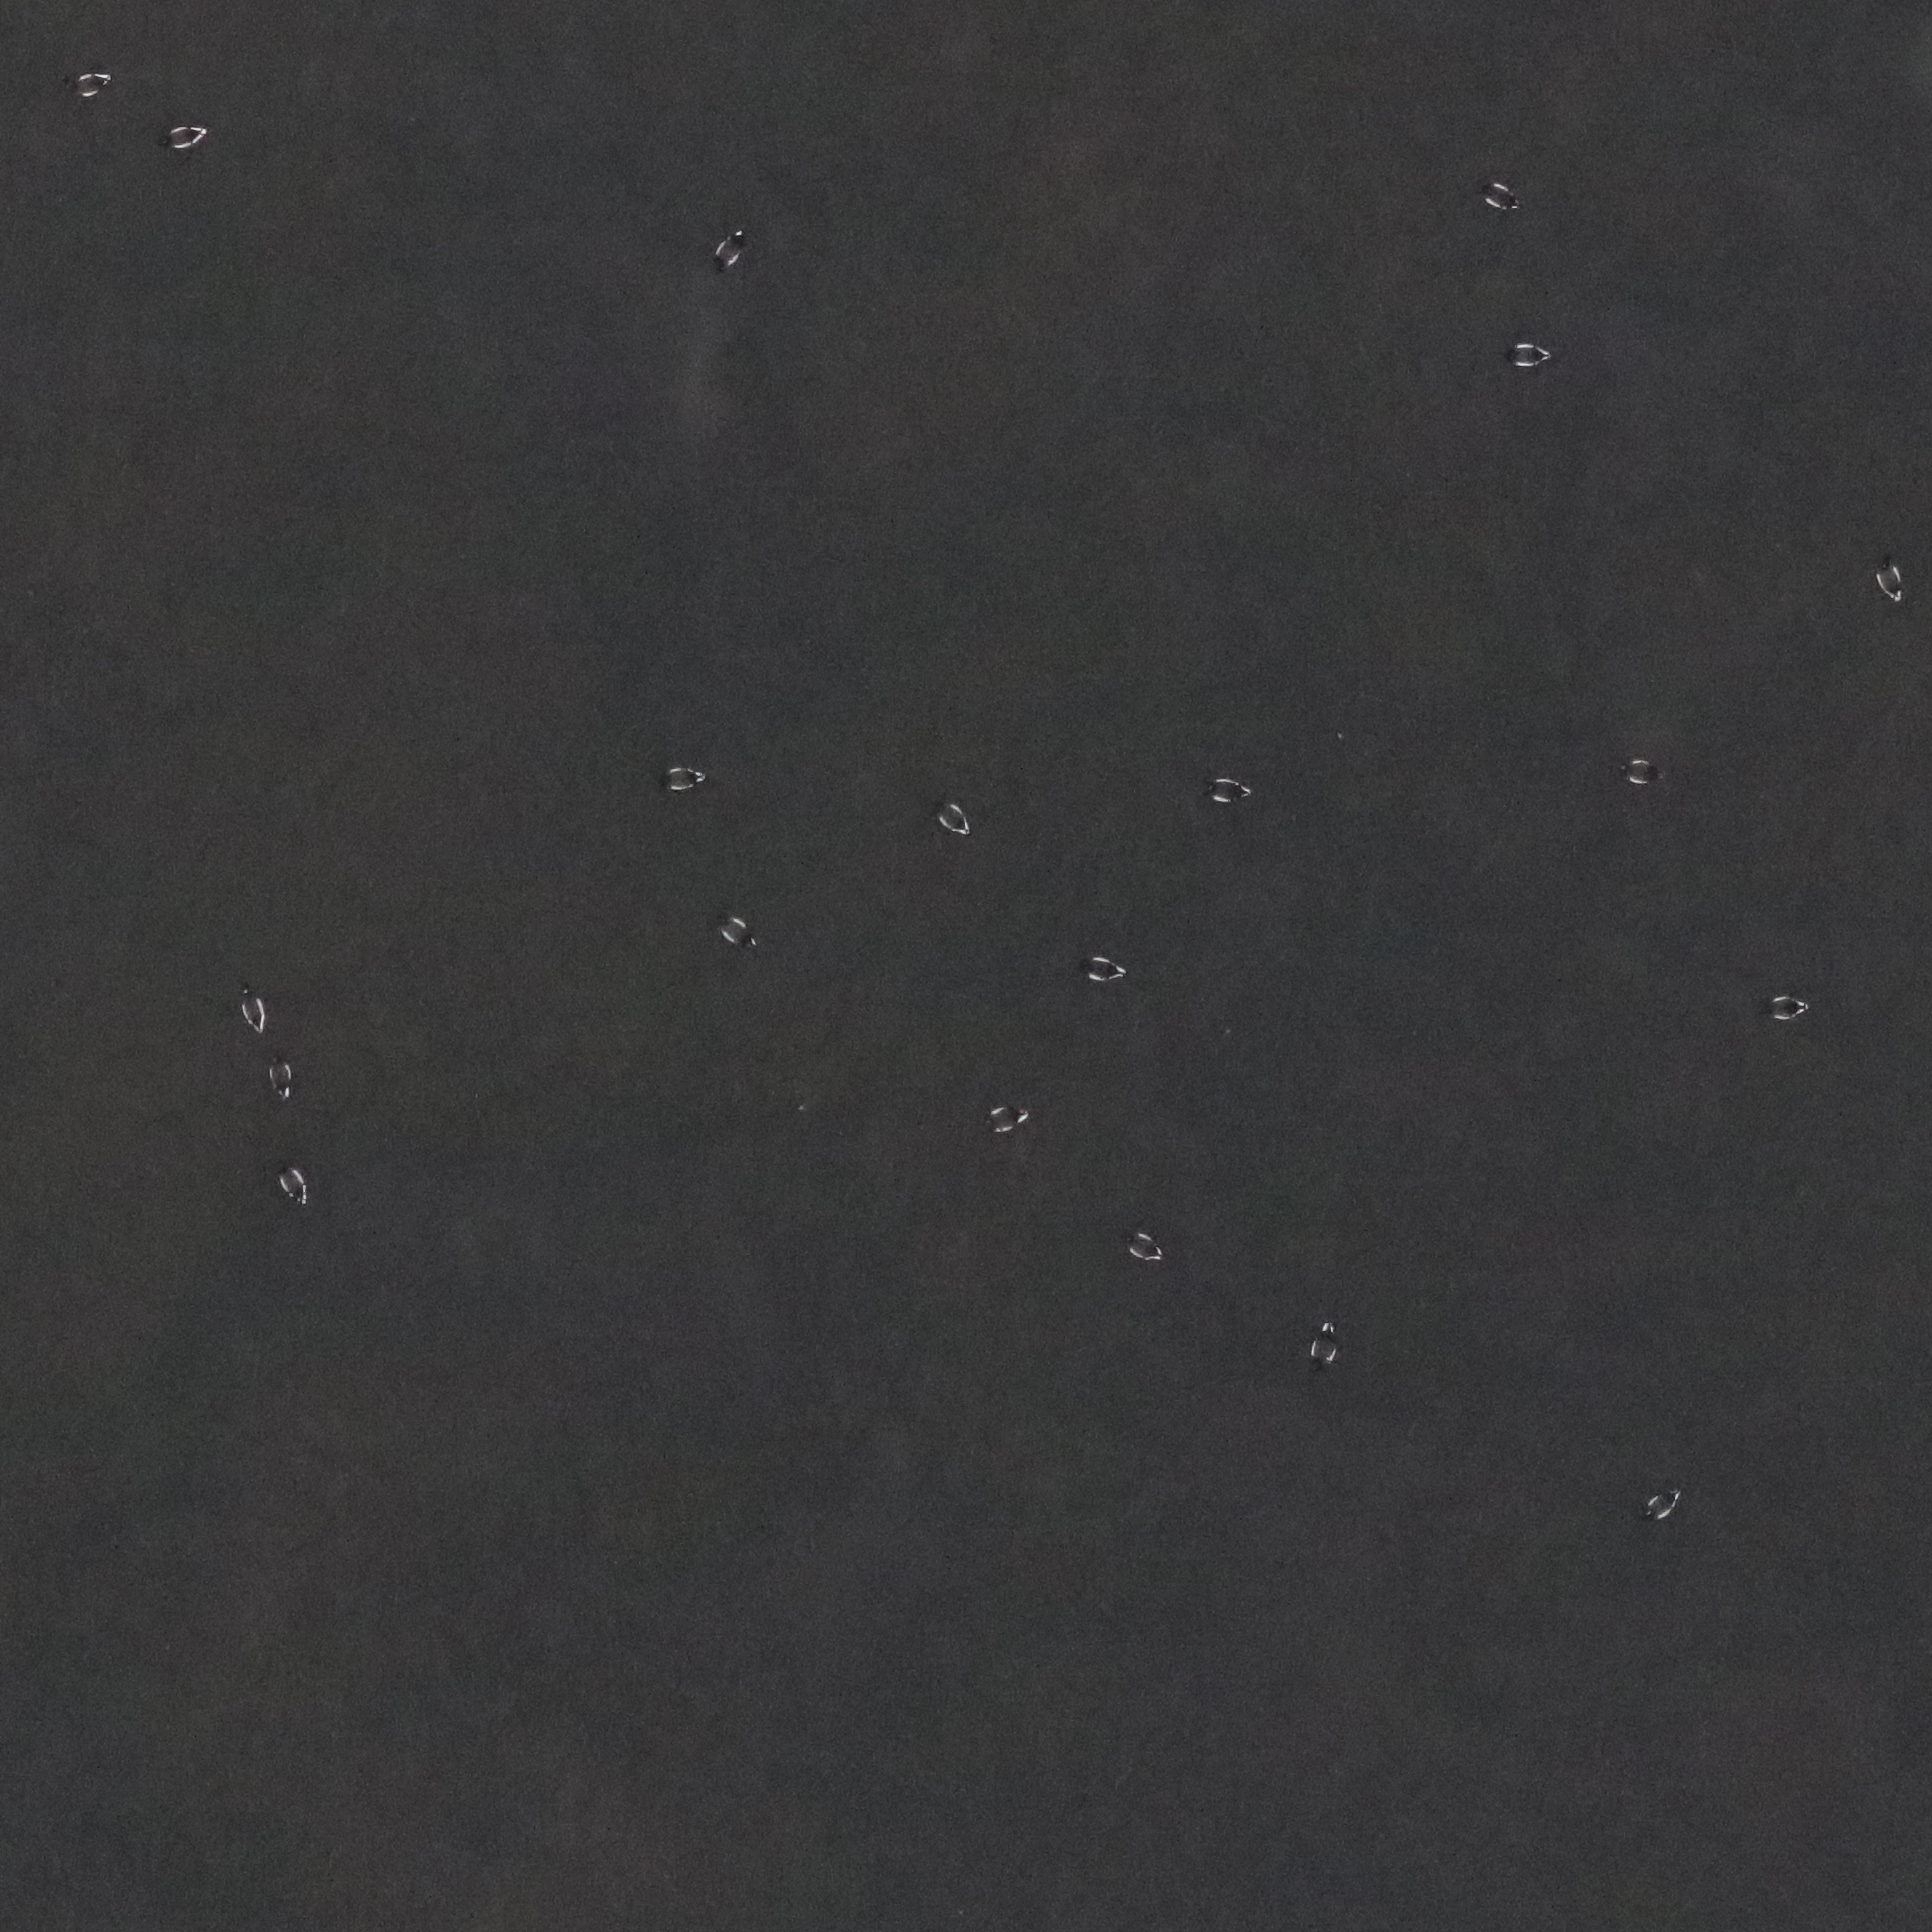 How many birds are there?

20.